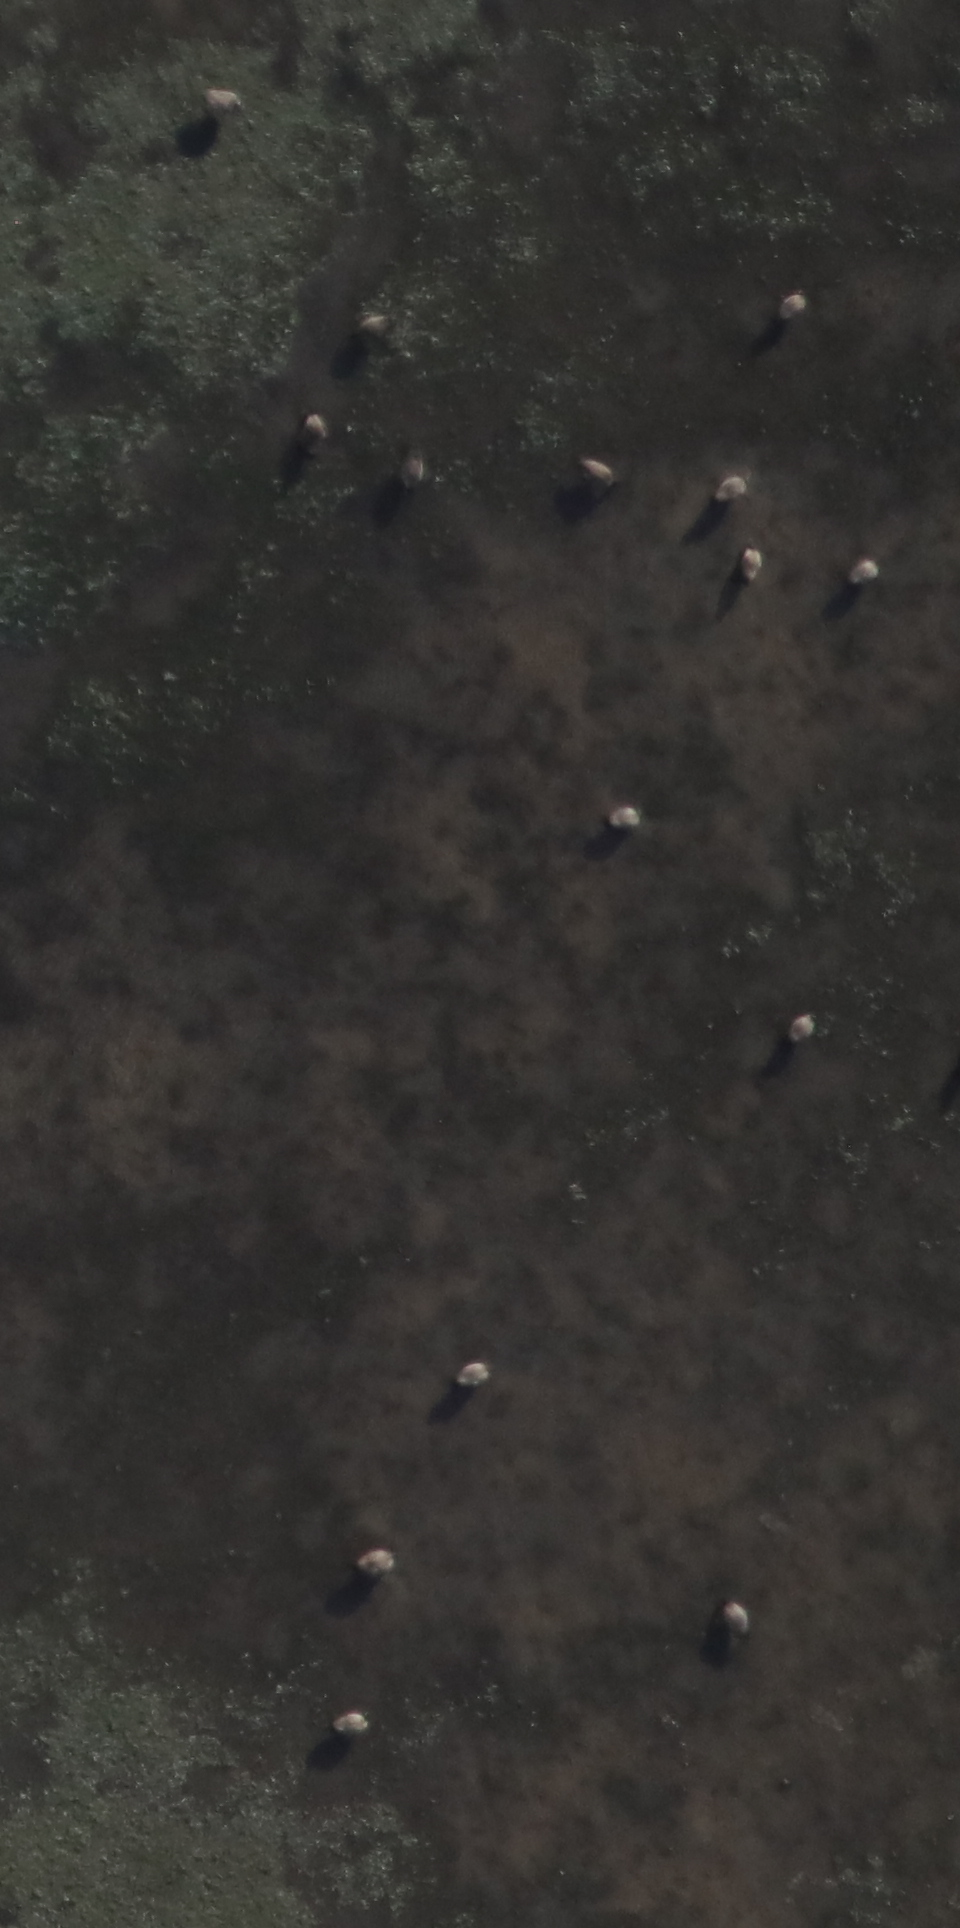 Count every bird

15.